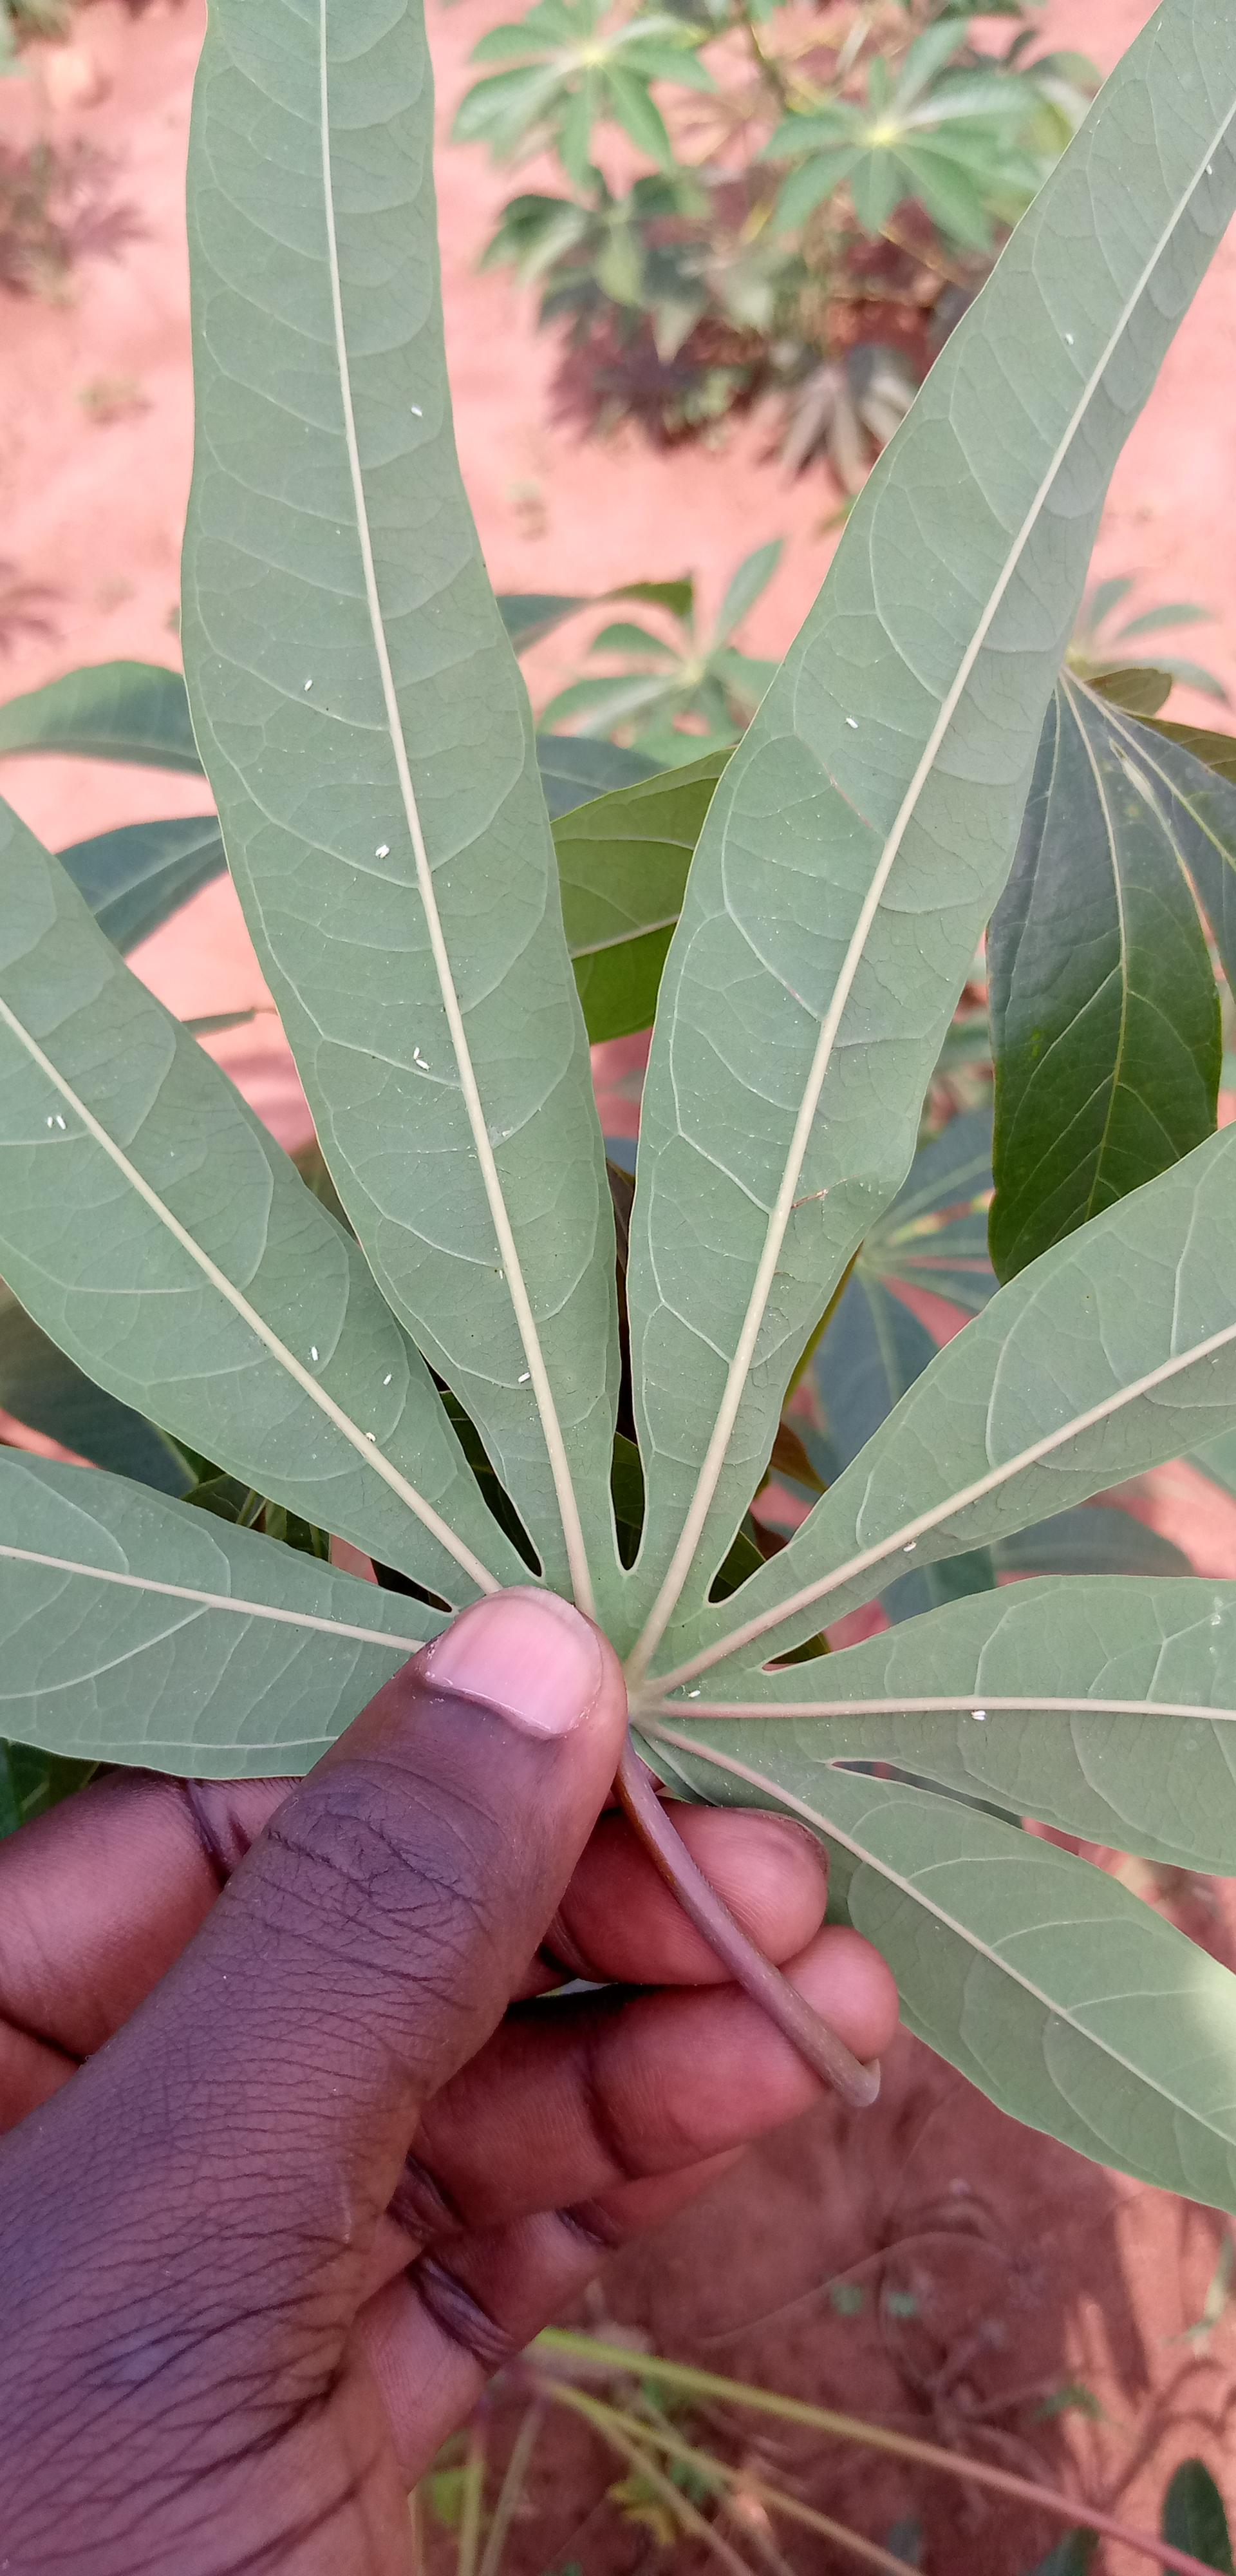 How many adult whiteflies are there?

19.